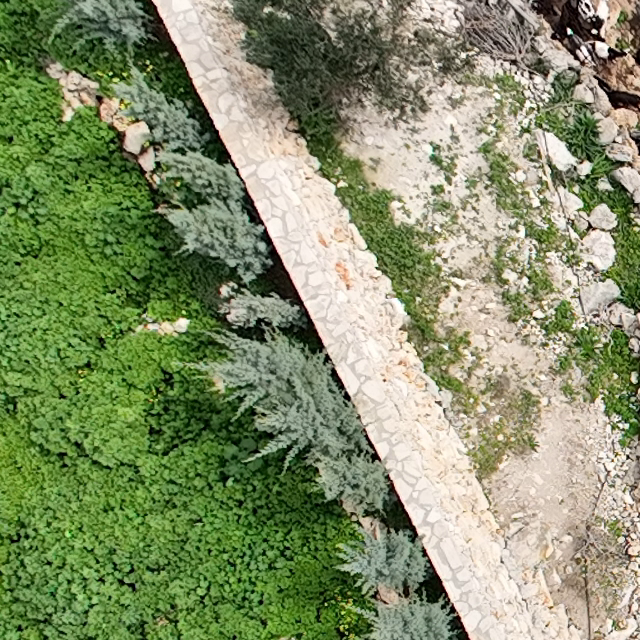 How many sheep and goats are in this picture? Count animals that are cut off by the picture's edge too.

9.